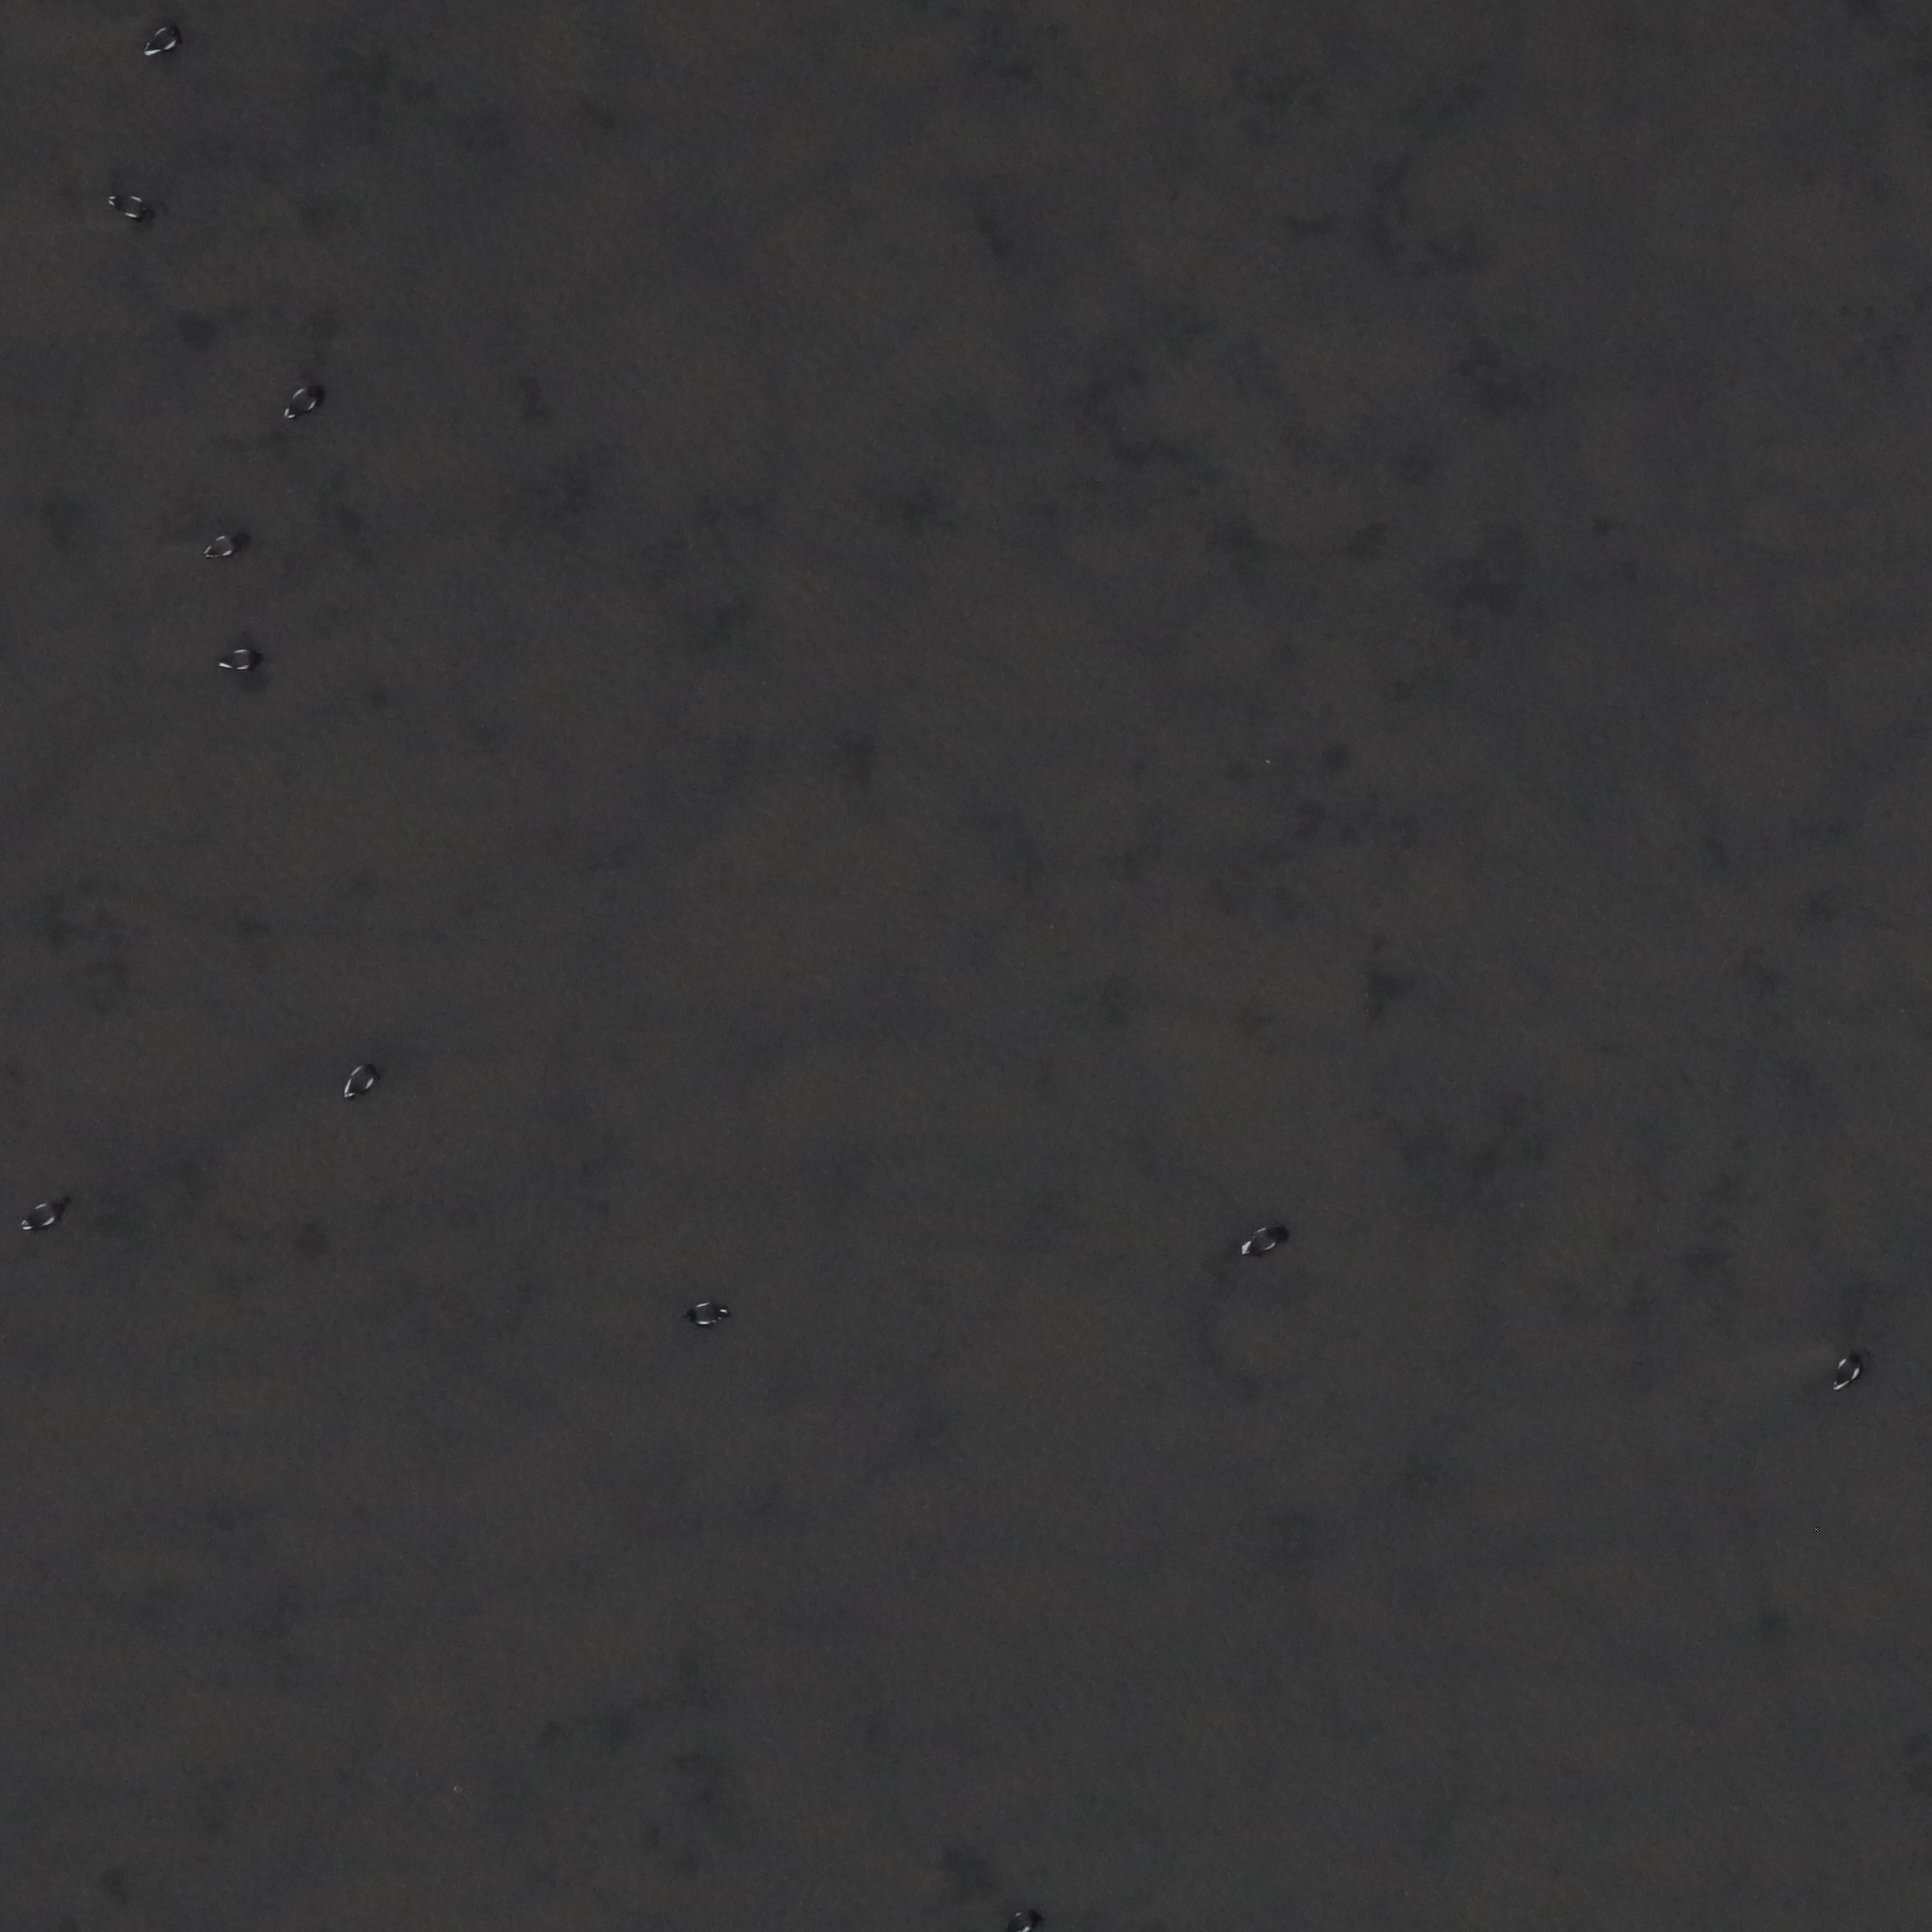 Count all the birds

11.